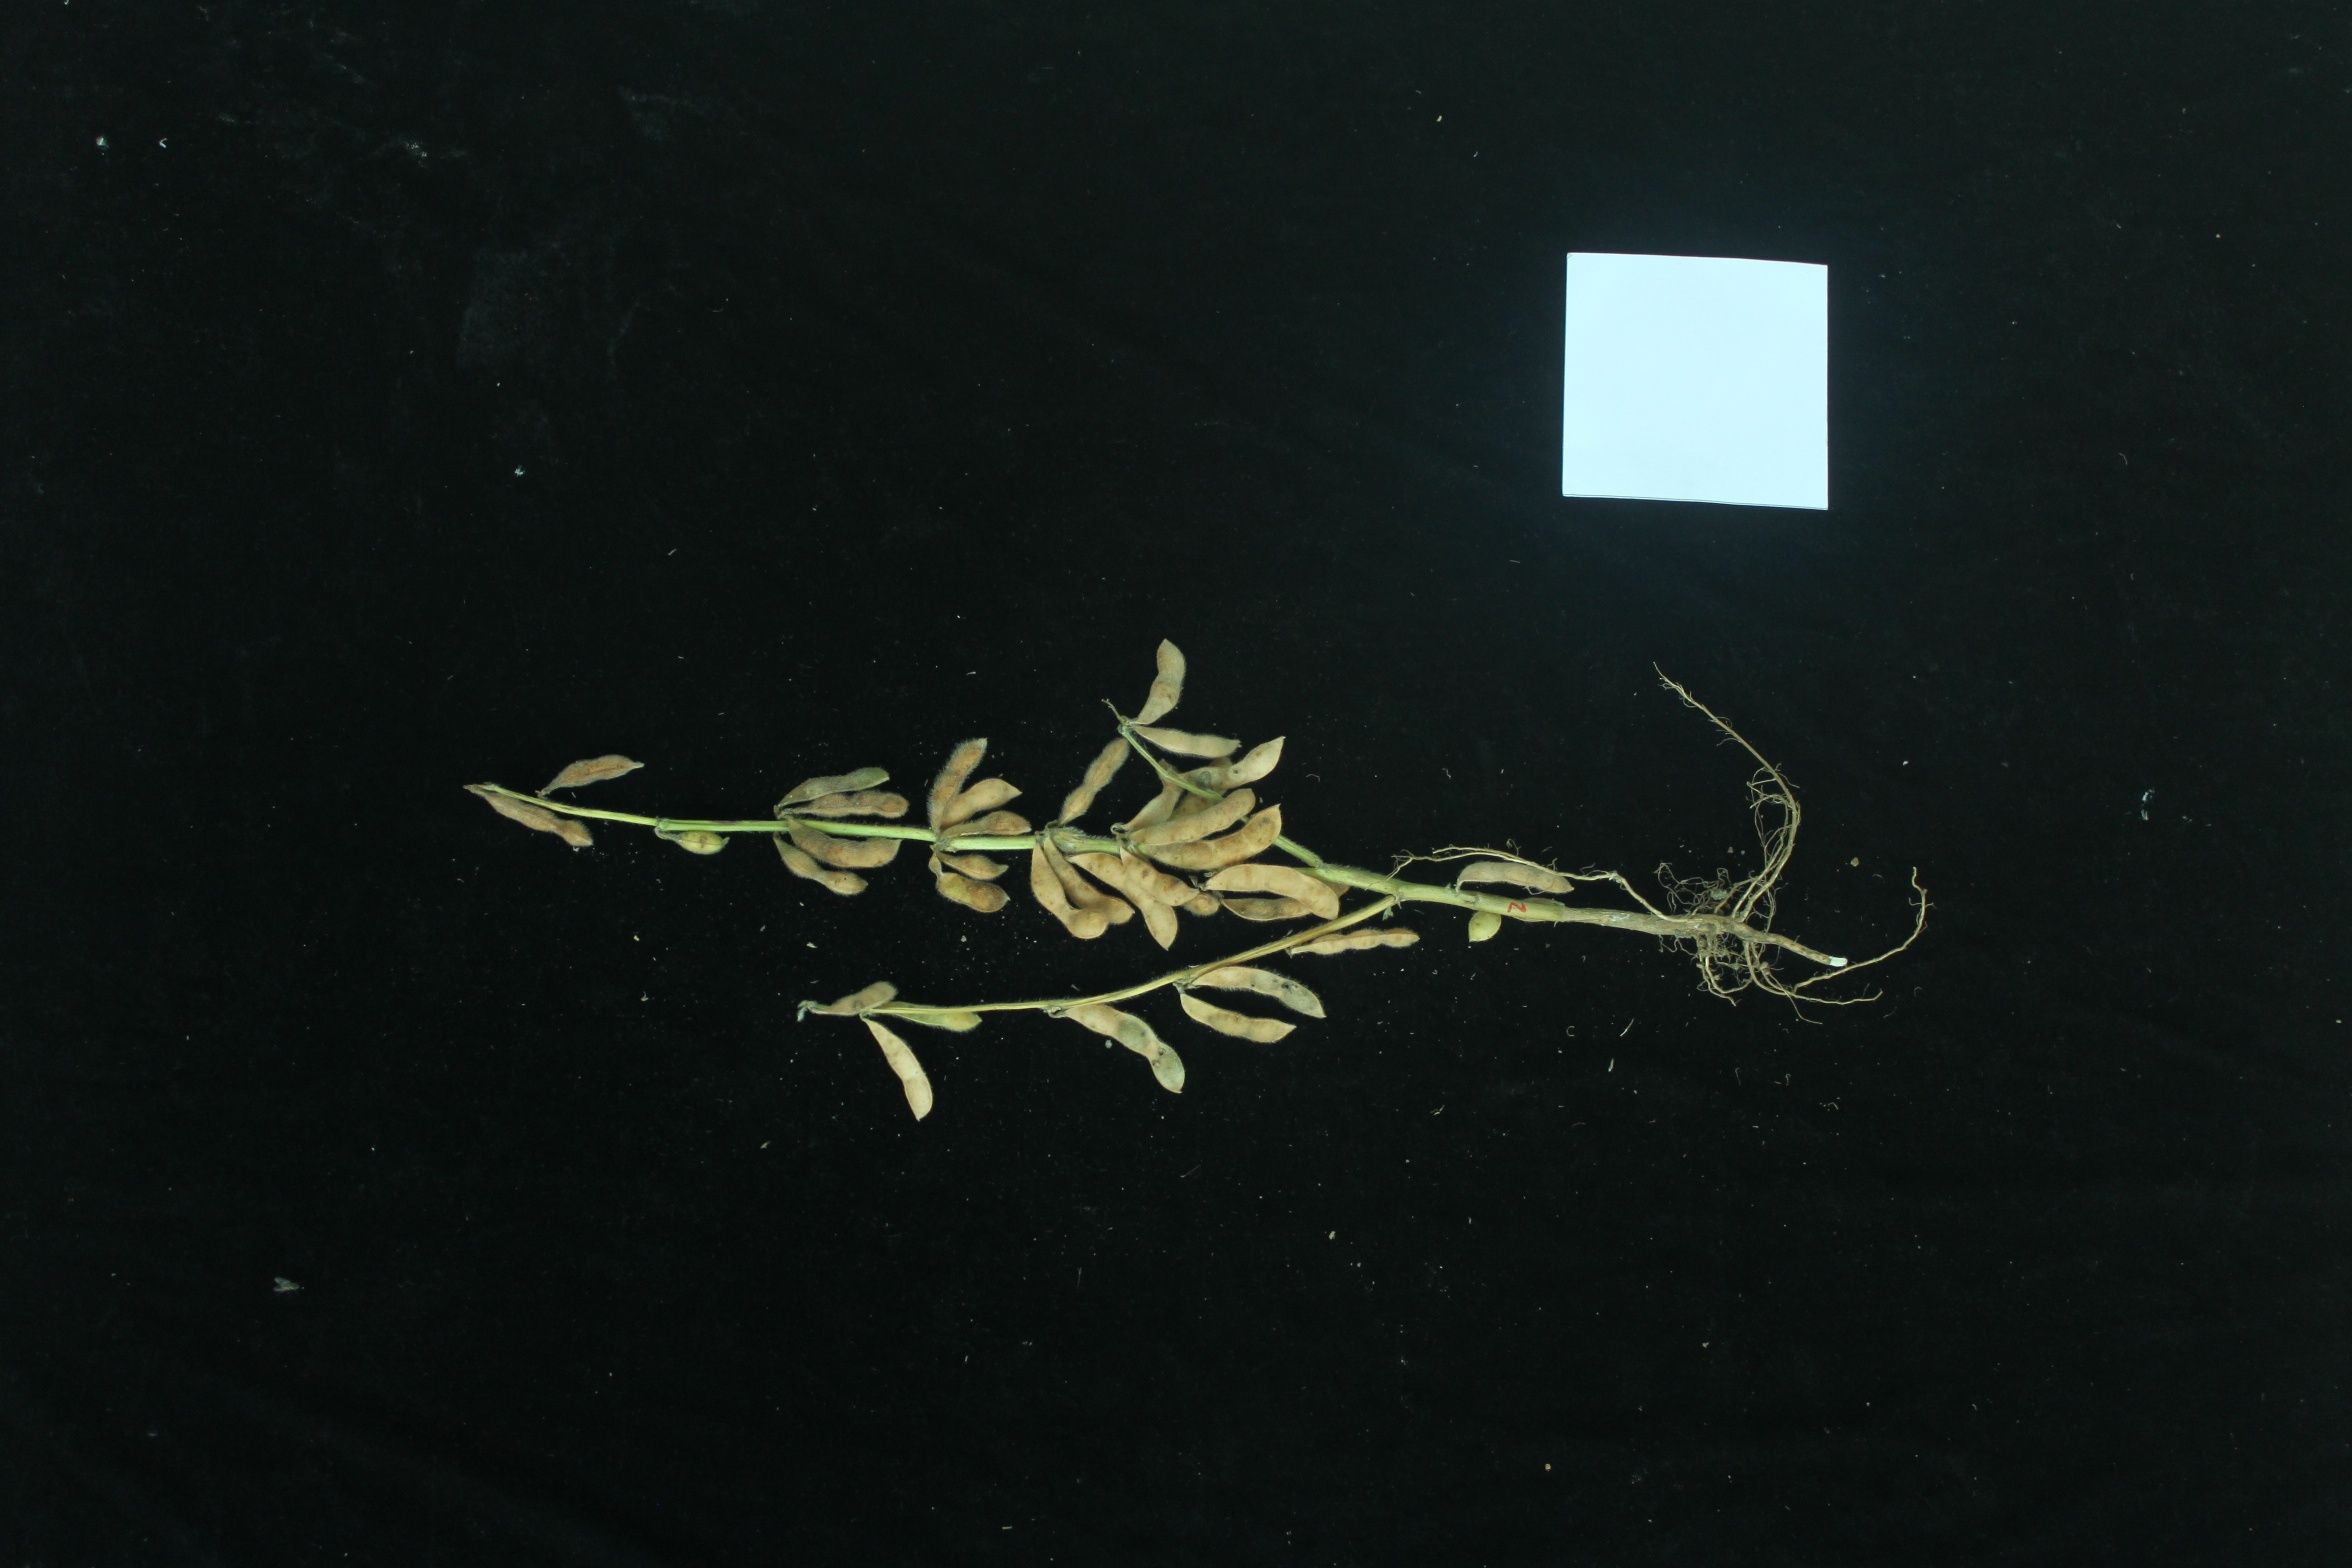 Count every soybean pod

34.